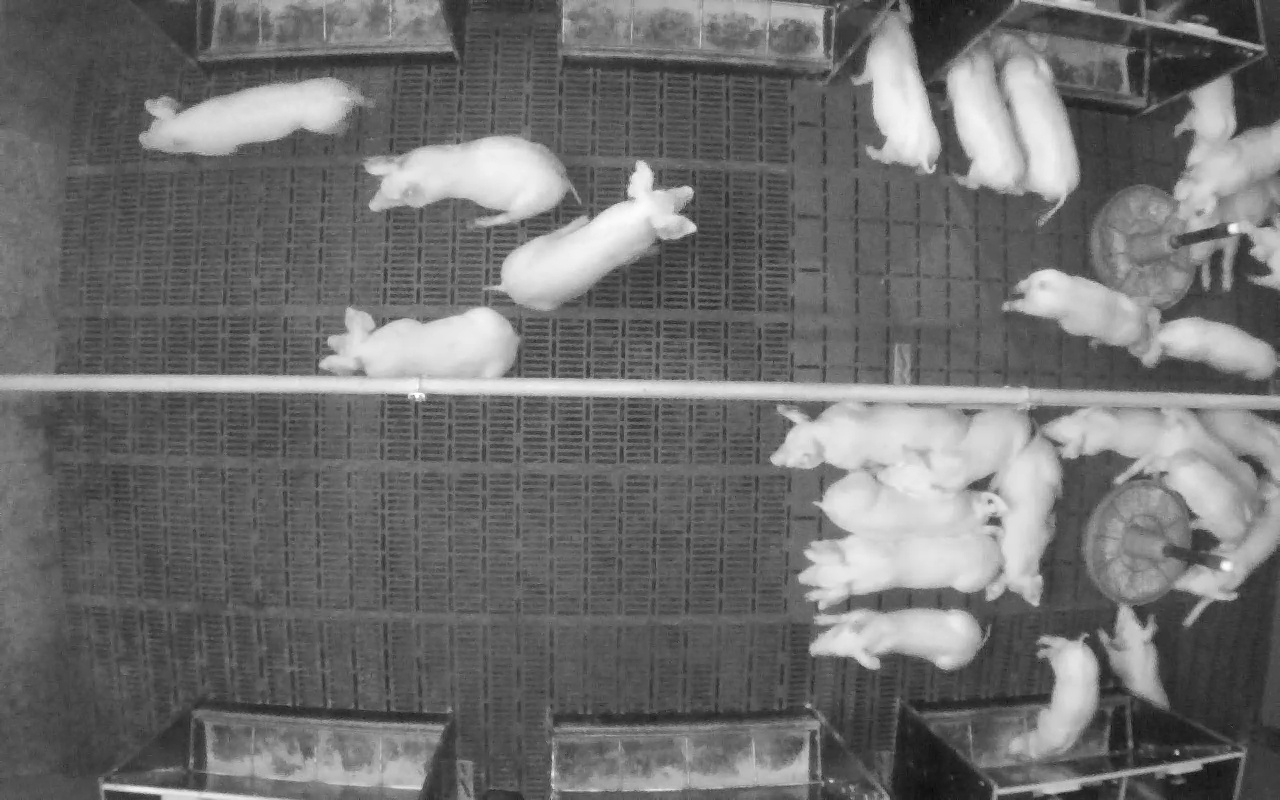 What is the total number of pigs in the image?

26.